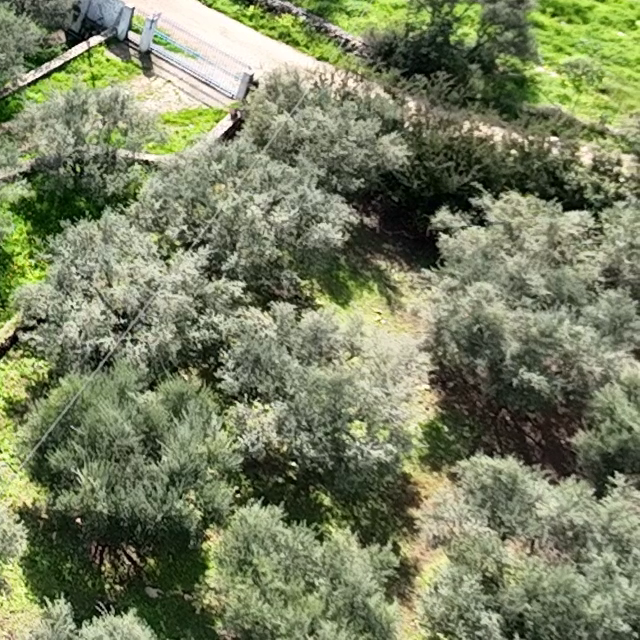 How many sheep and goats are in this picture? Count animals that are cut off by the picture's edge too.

0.